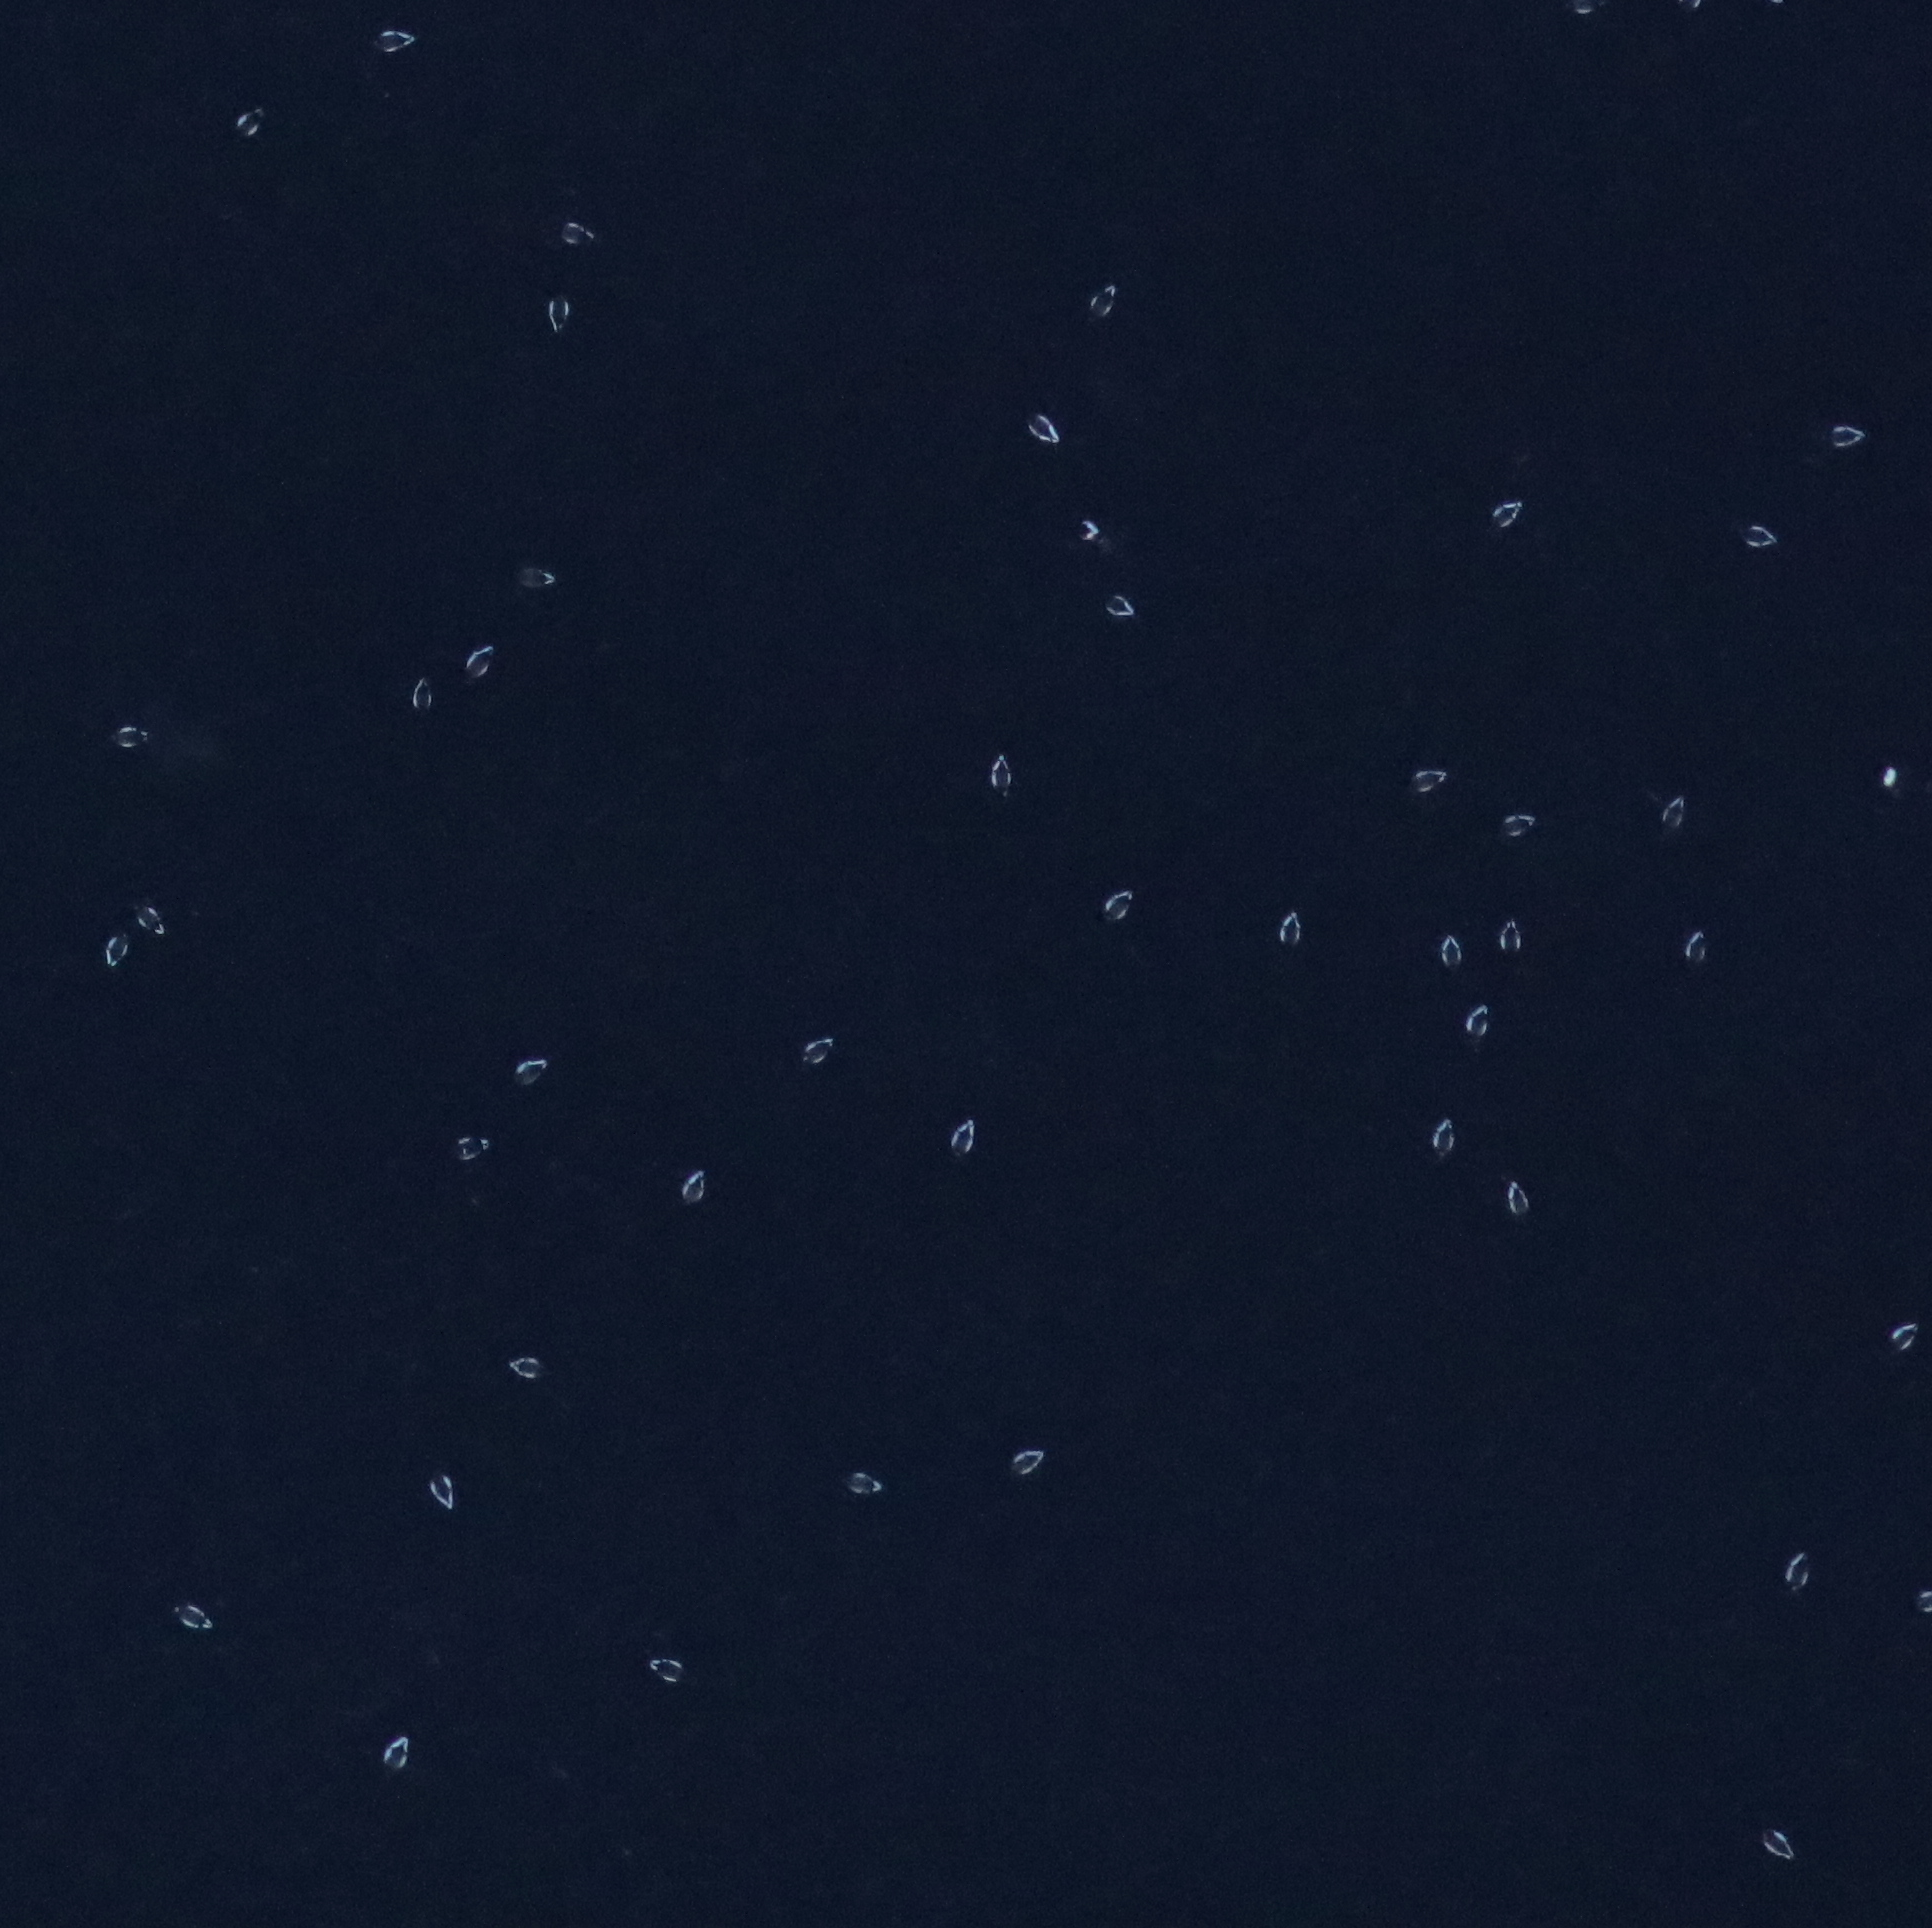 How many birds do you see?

46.